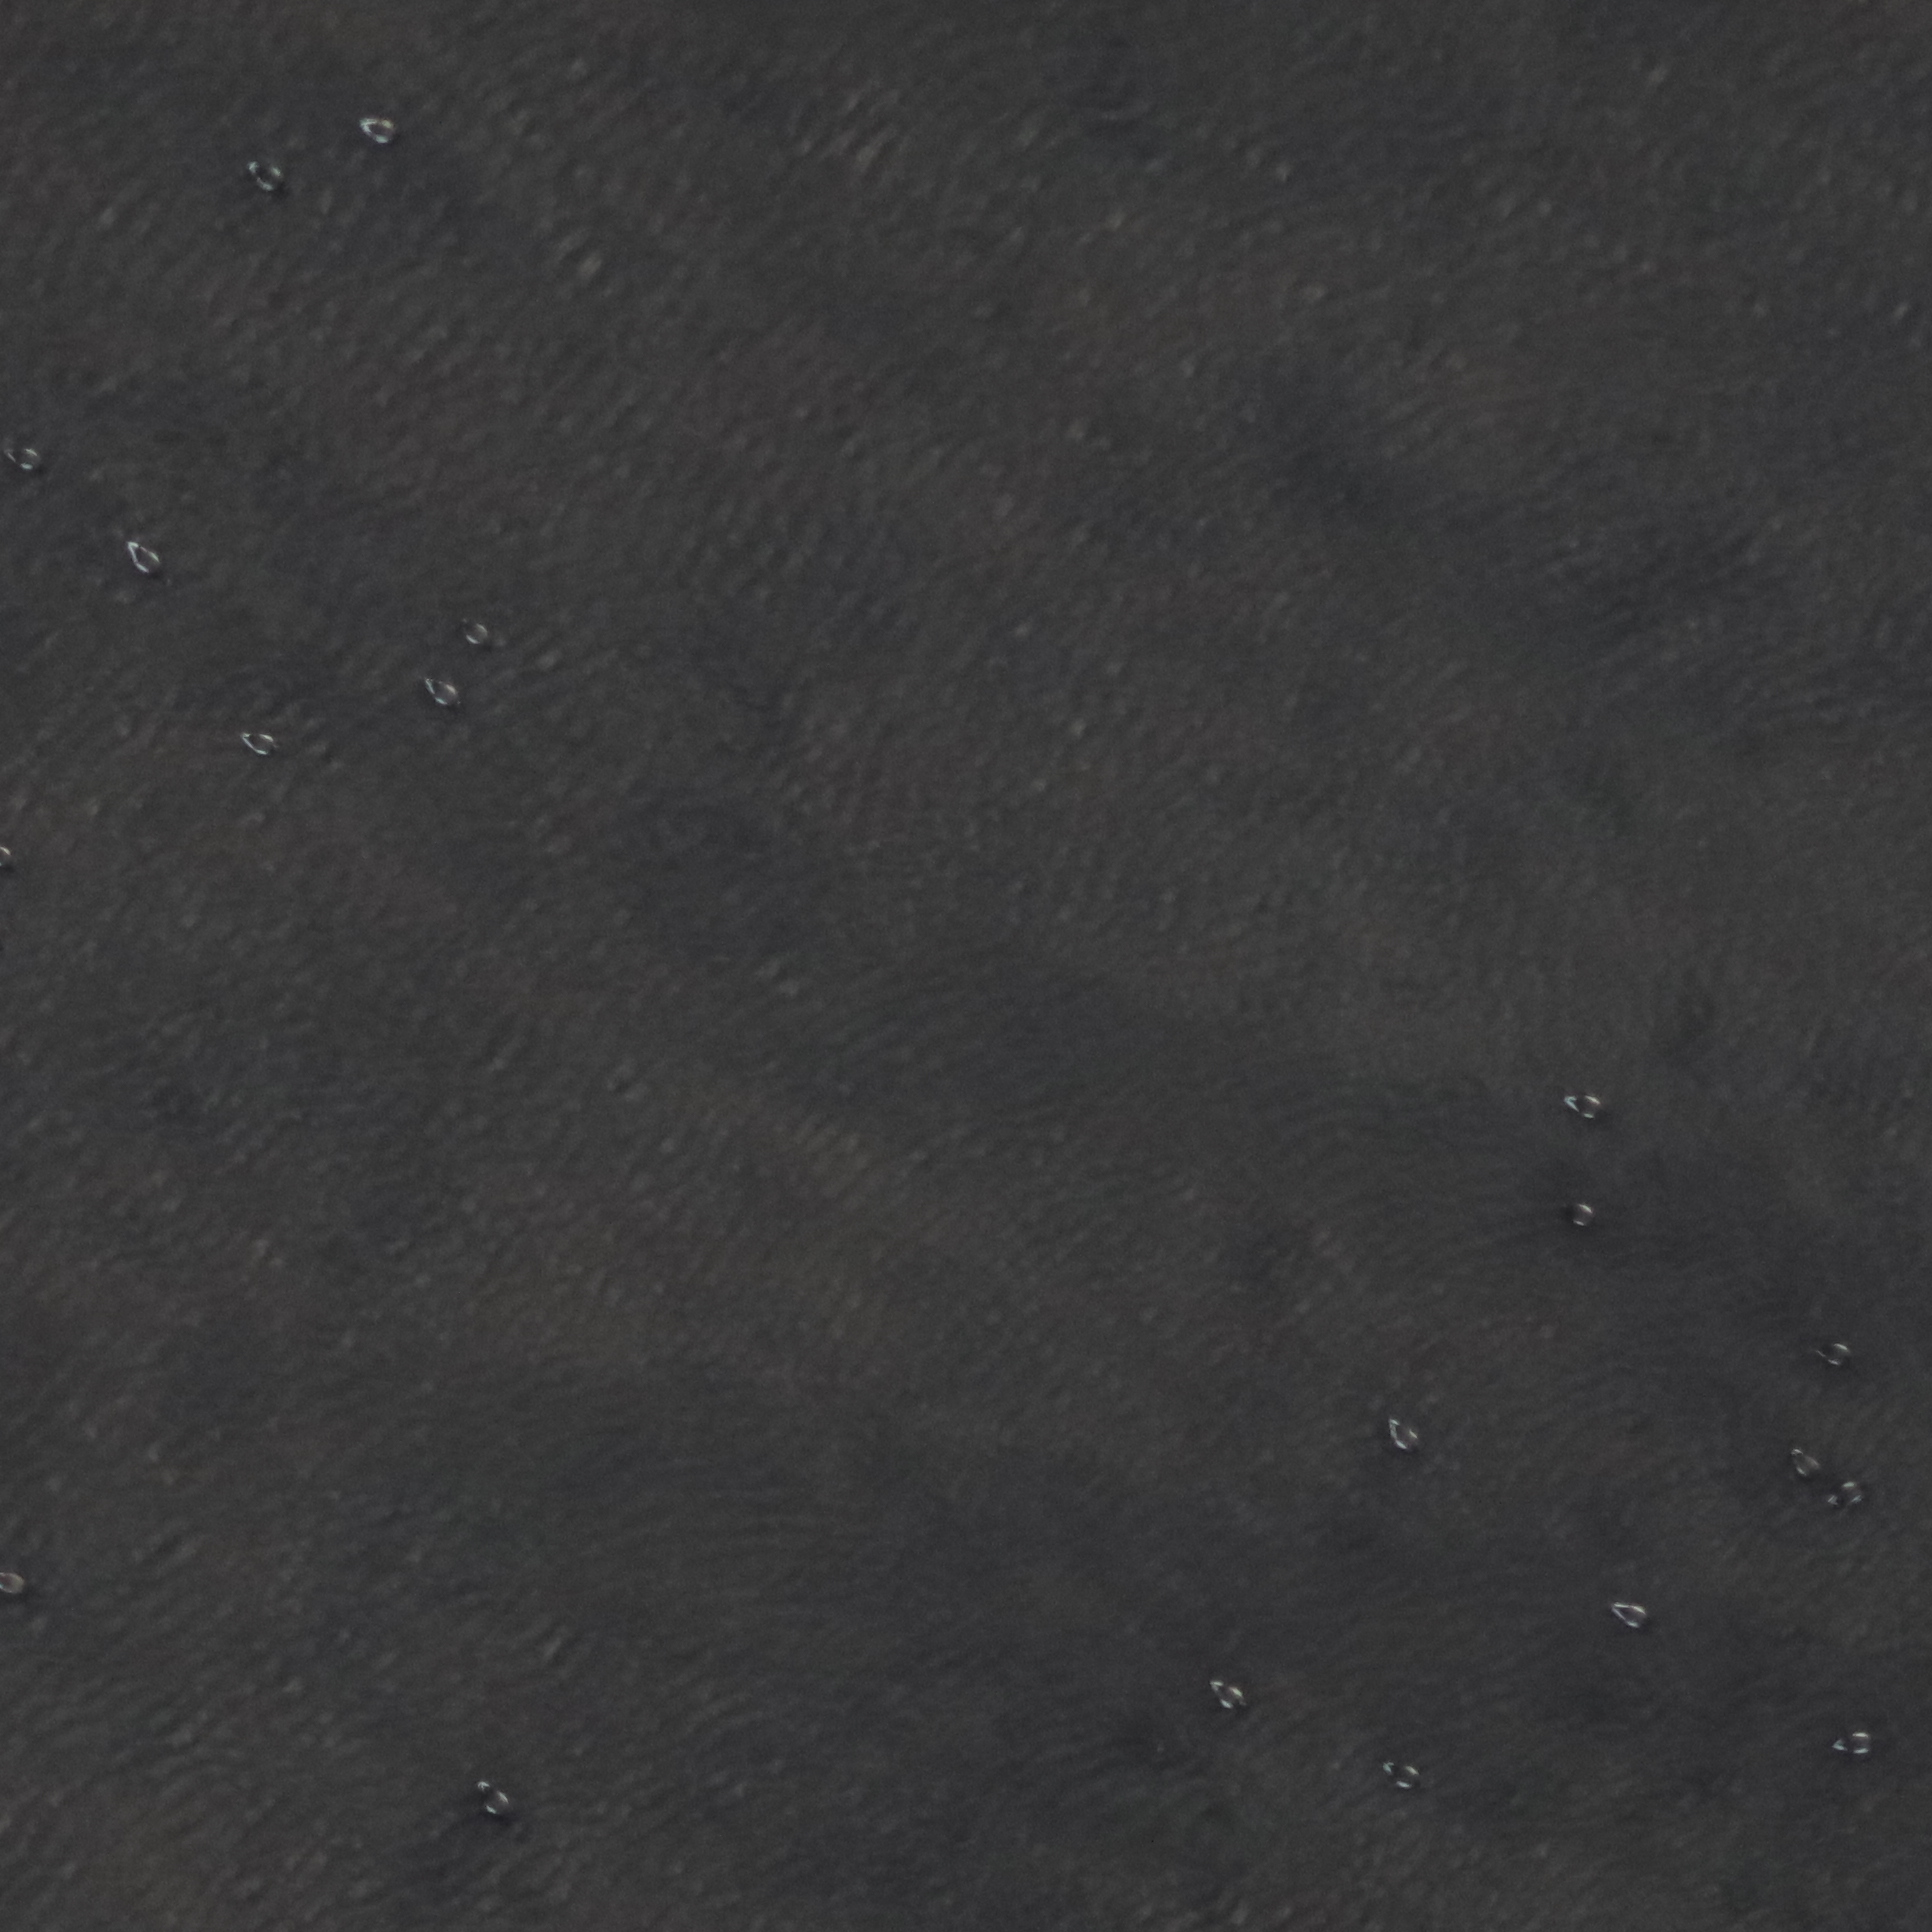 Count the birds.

19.